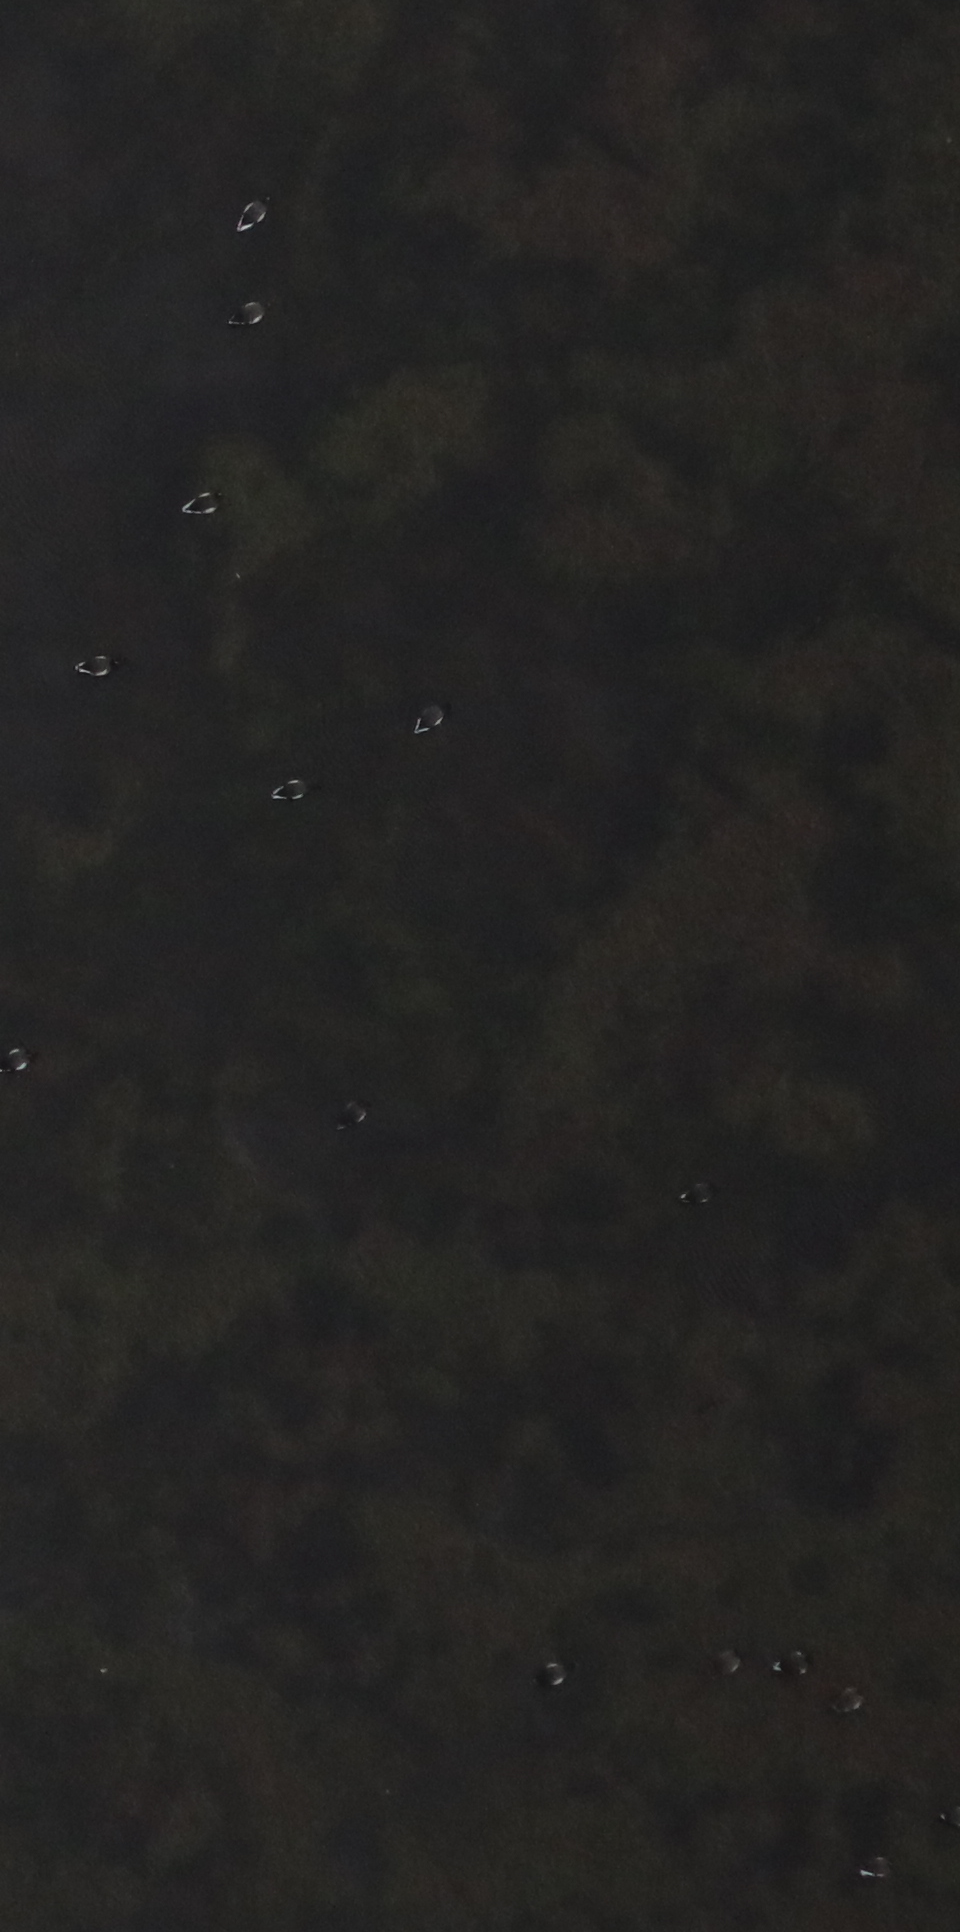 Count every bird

15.